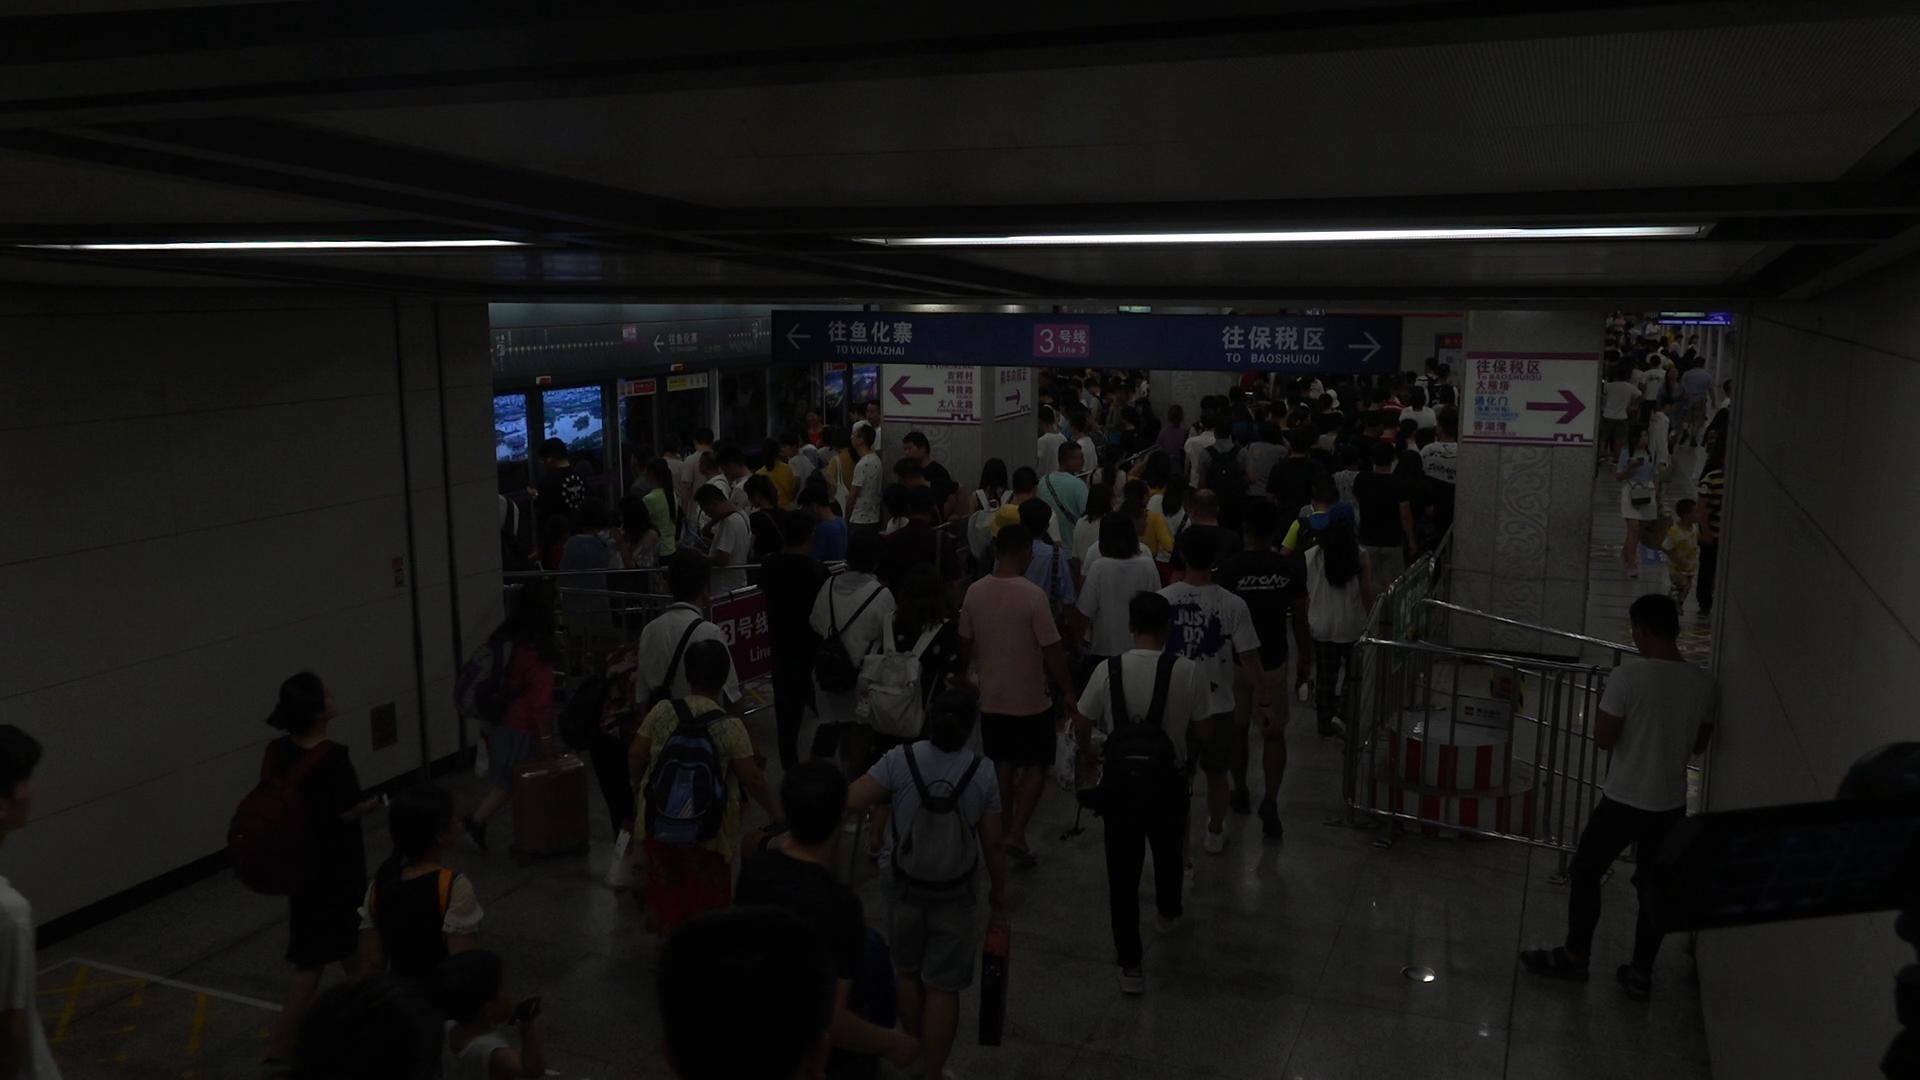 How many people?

152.